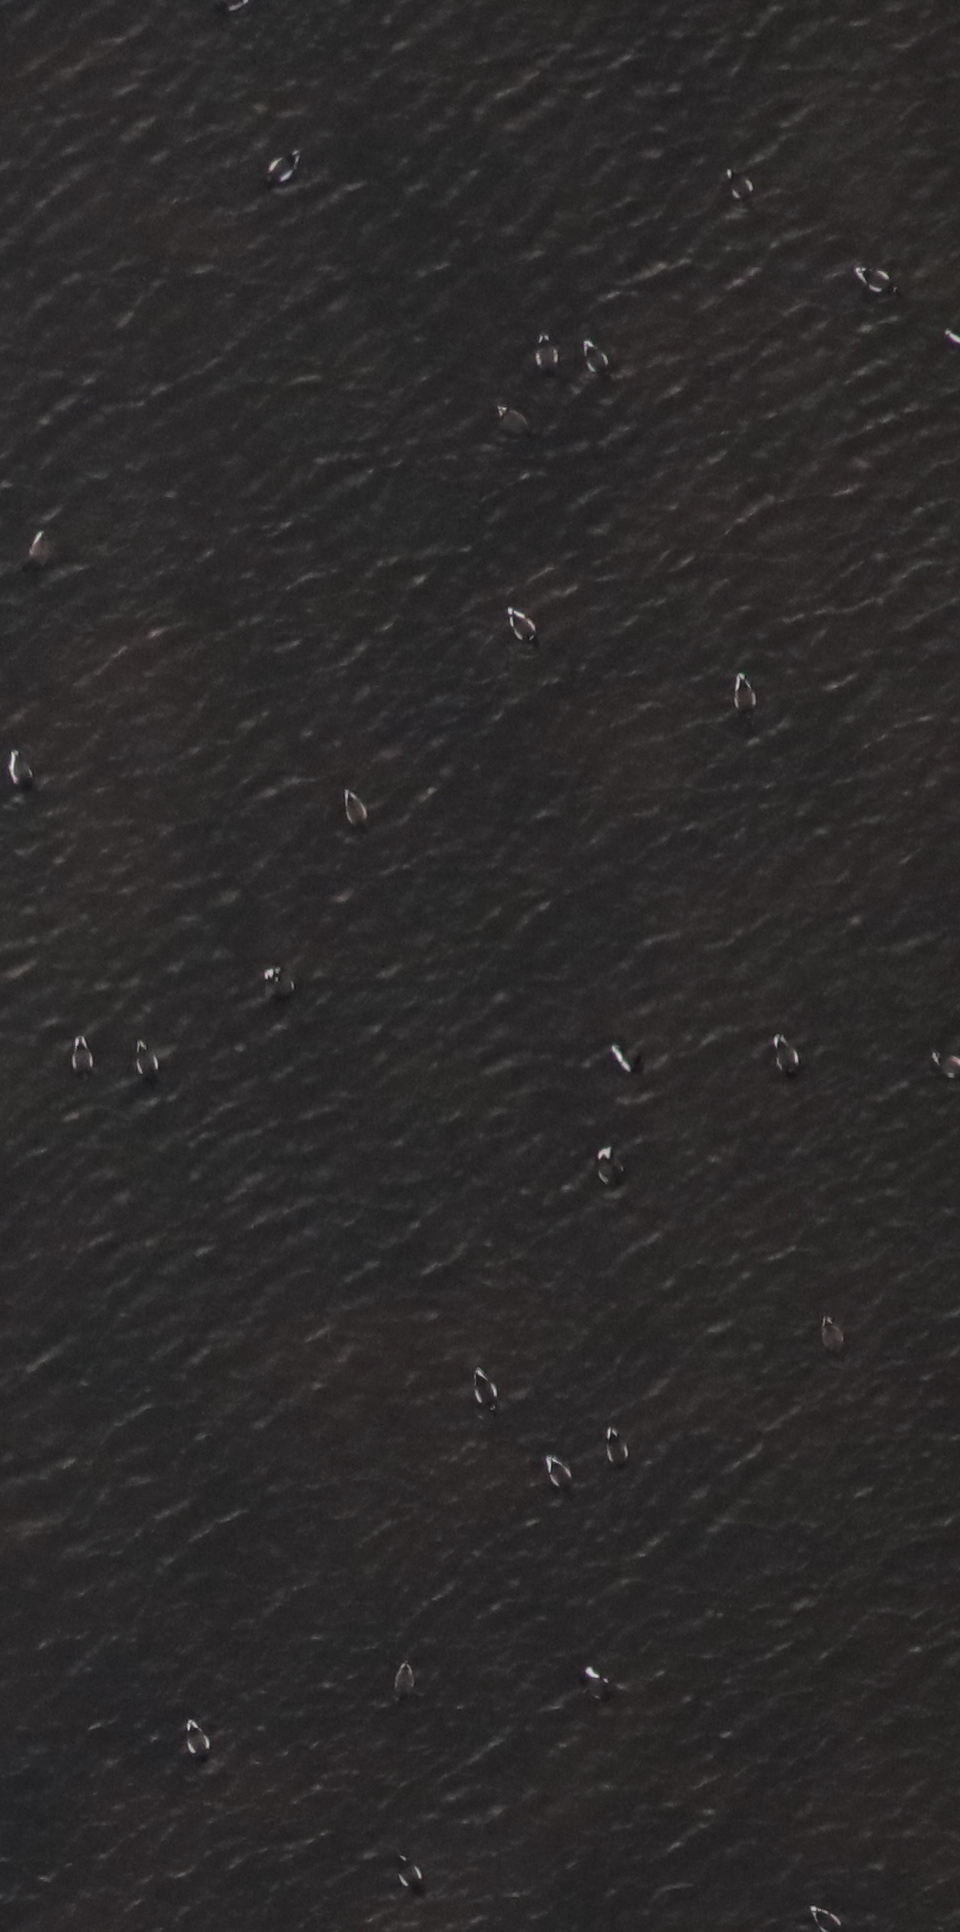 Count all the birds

27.